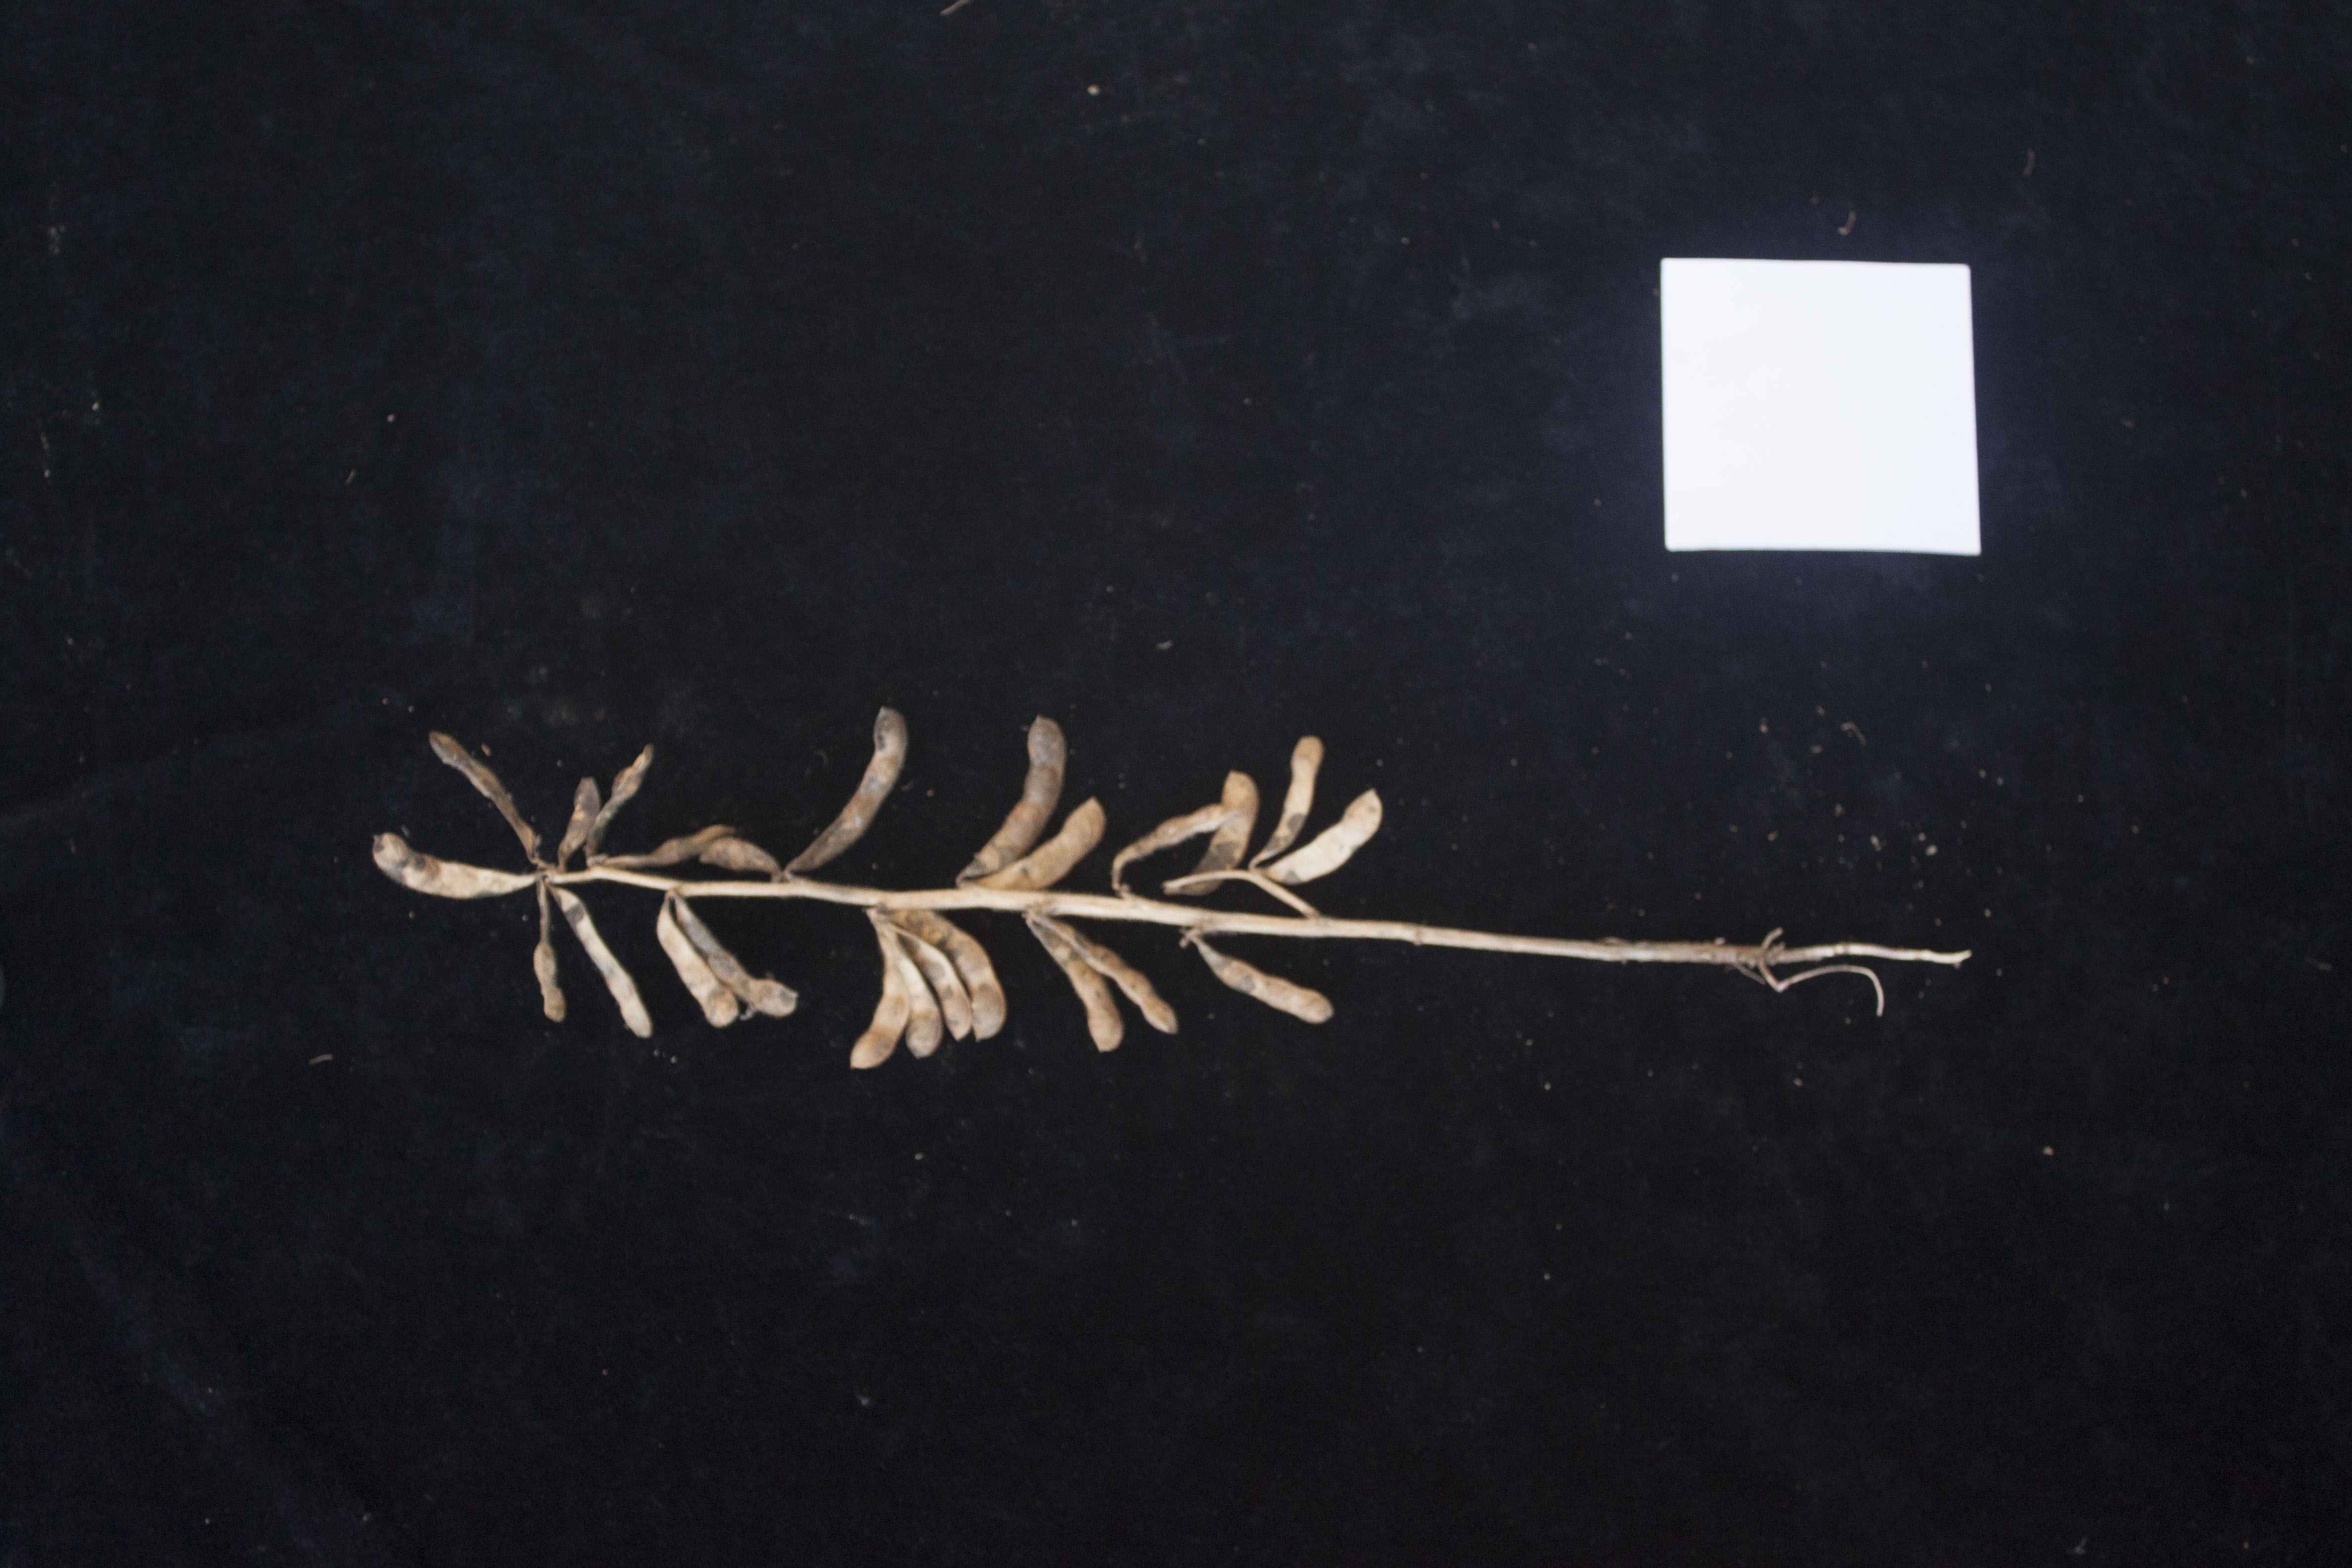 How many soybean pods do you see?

24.